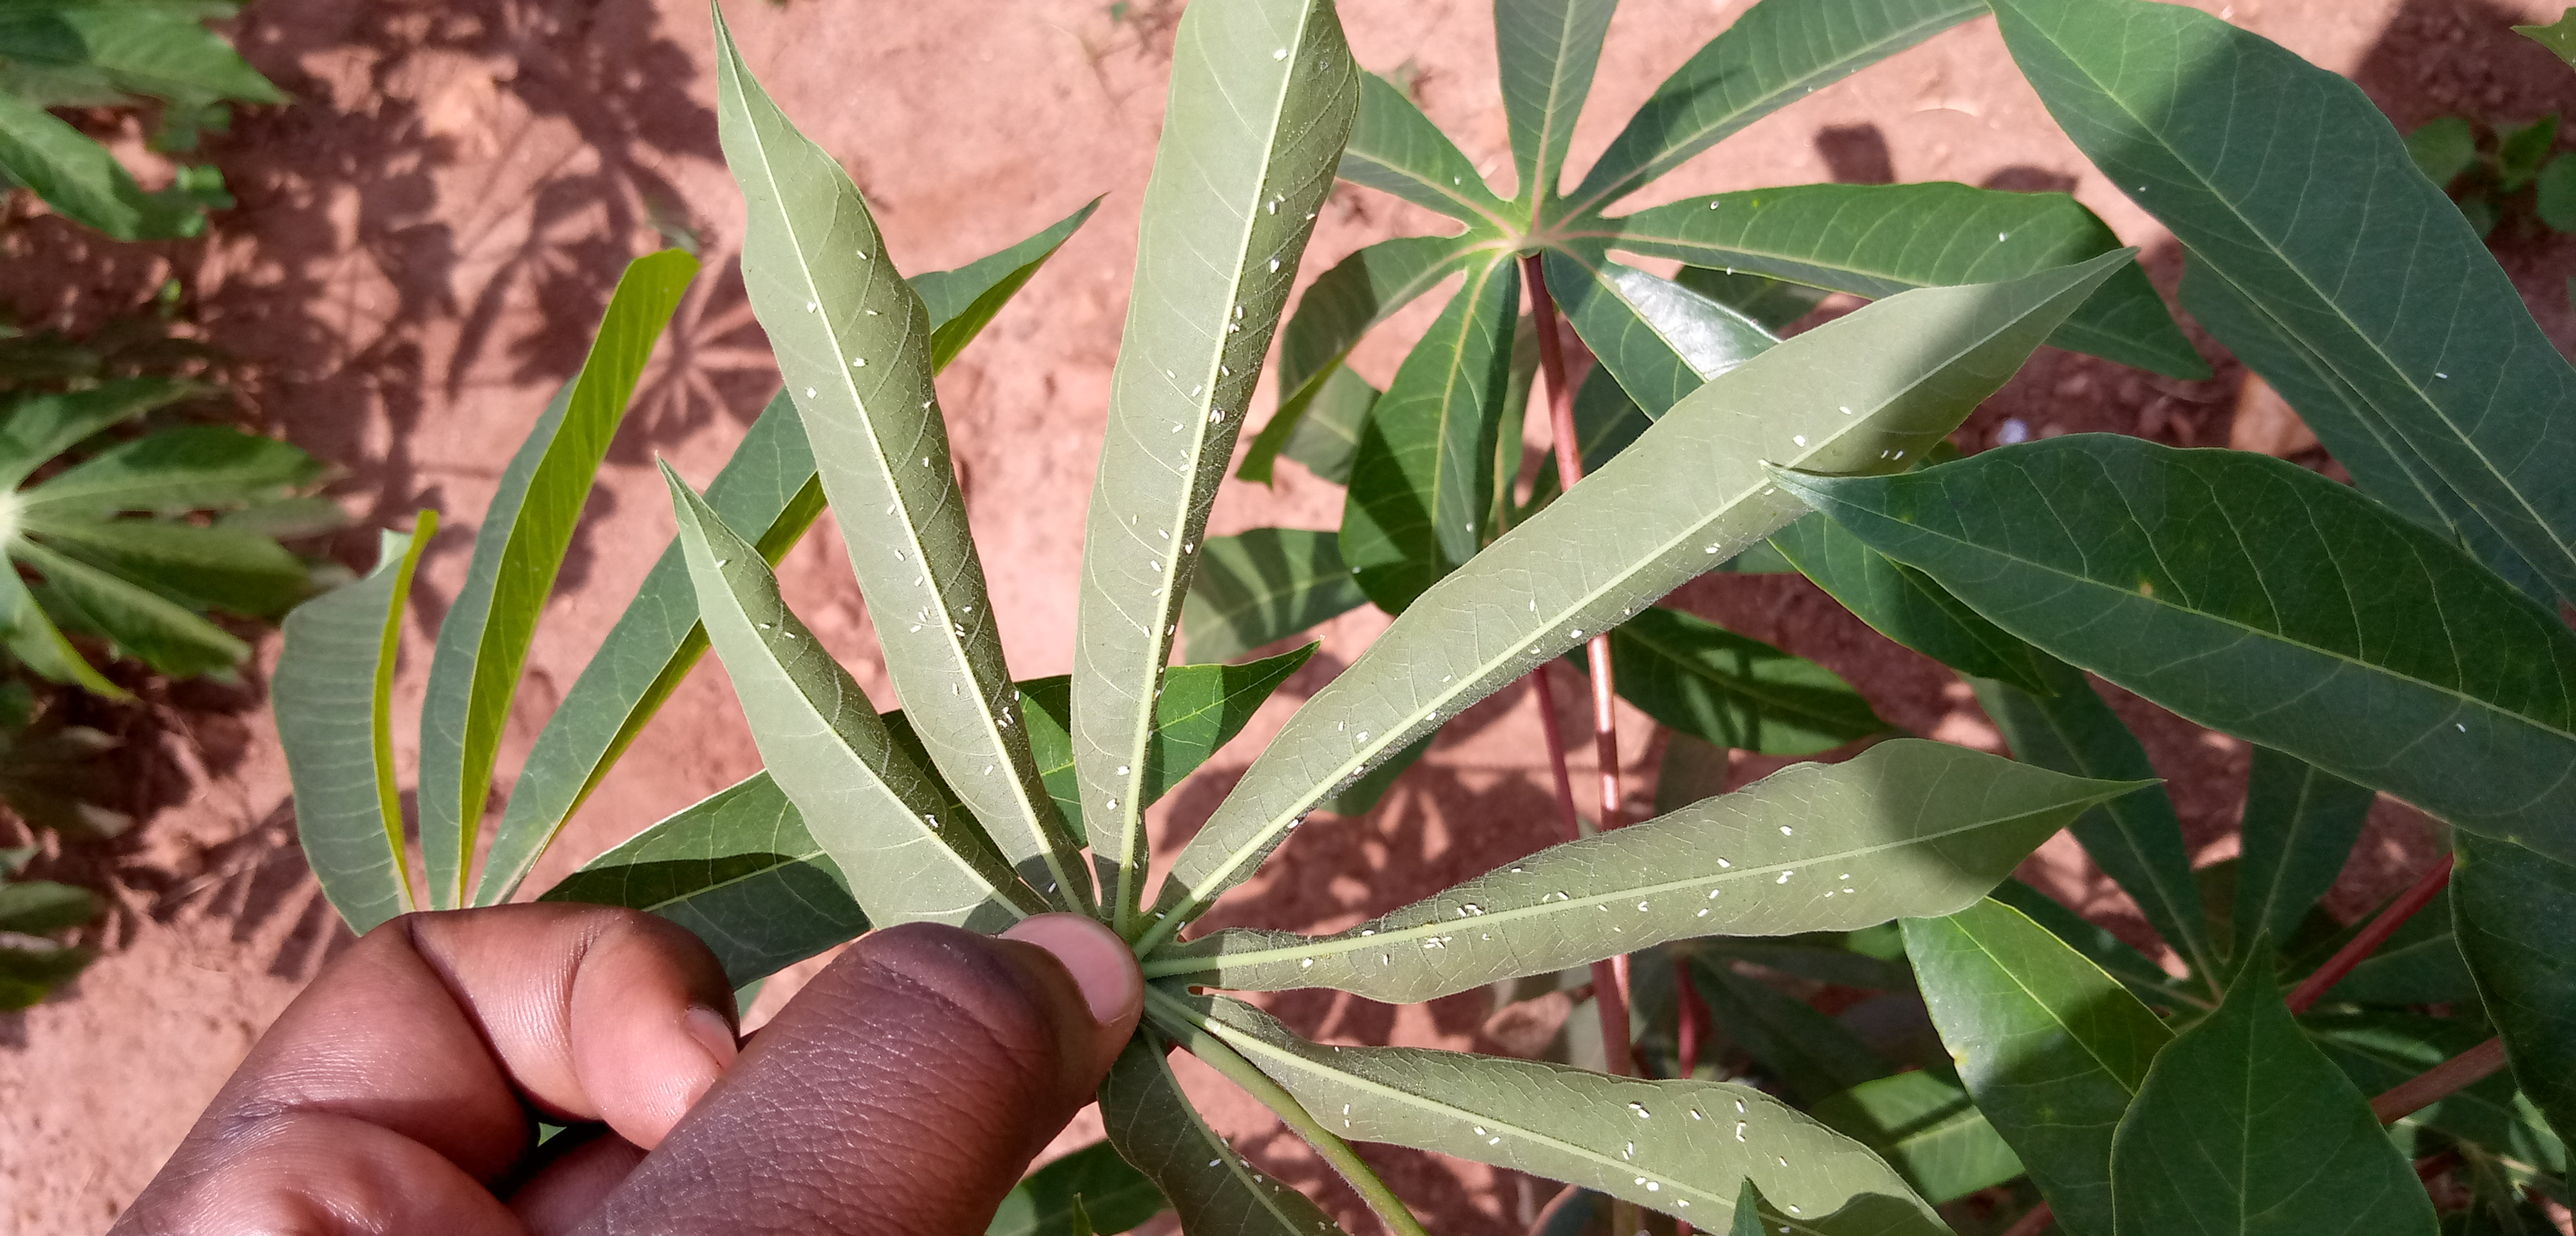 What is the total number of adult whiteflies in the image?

160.